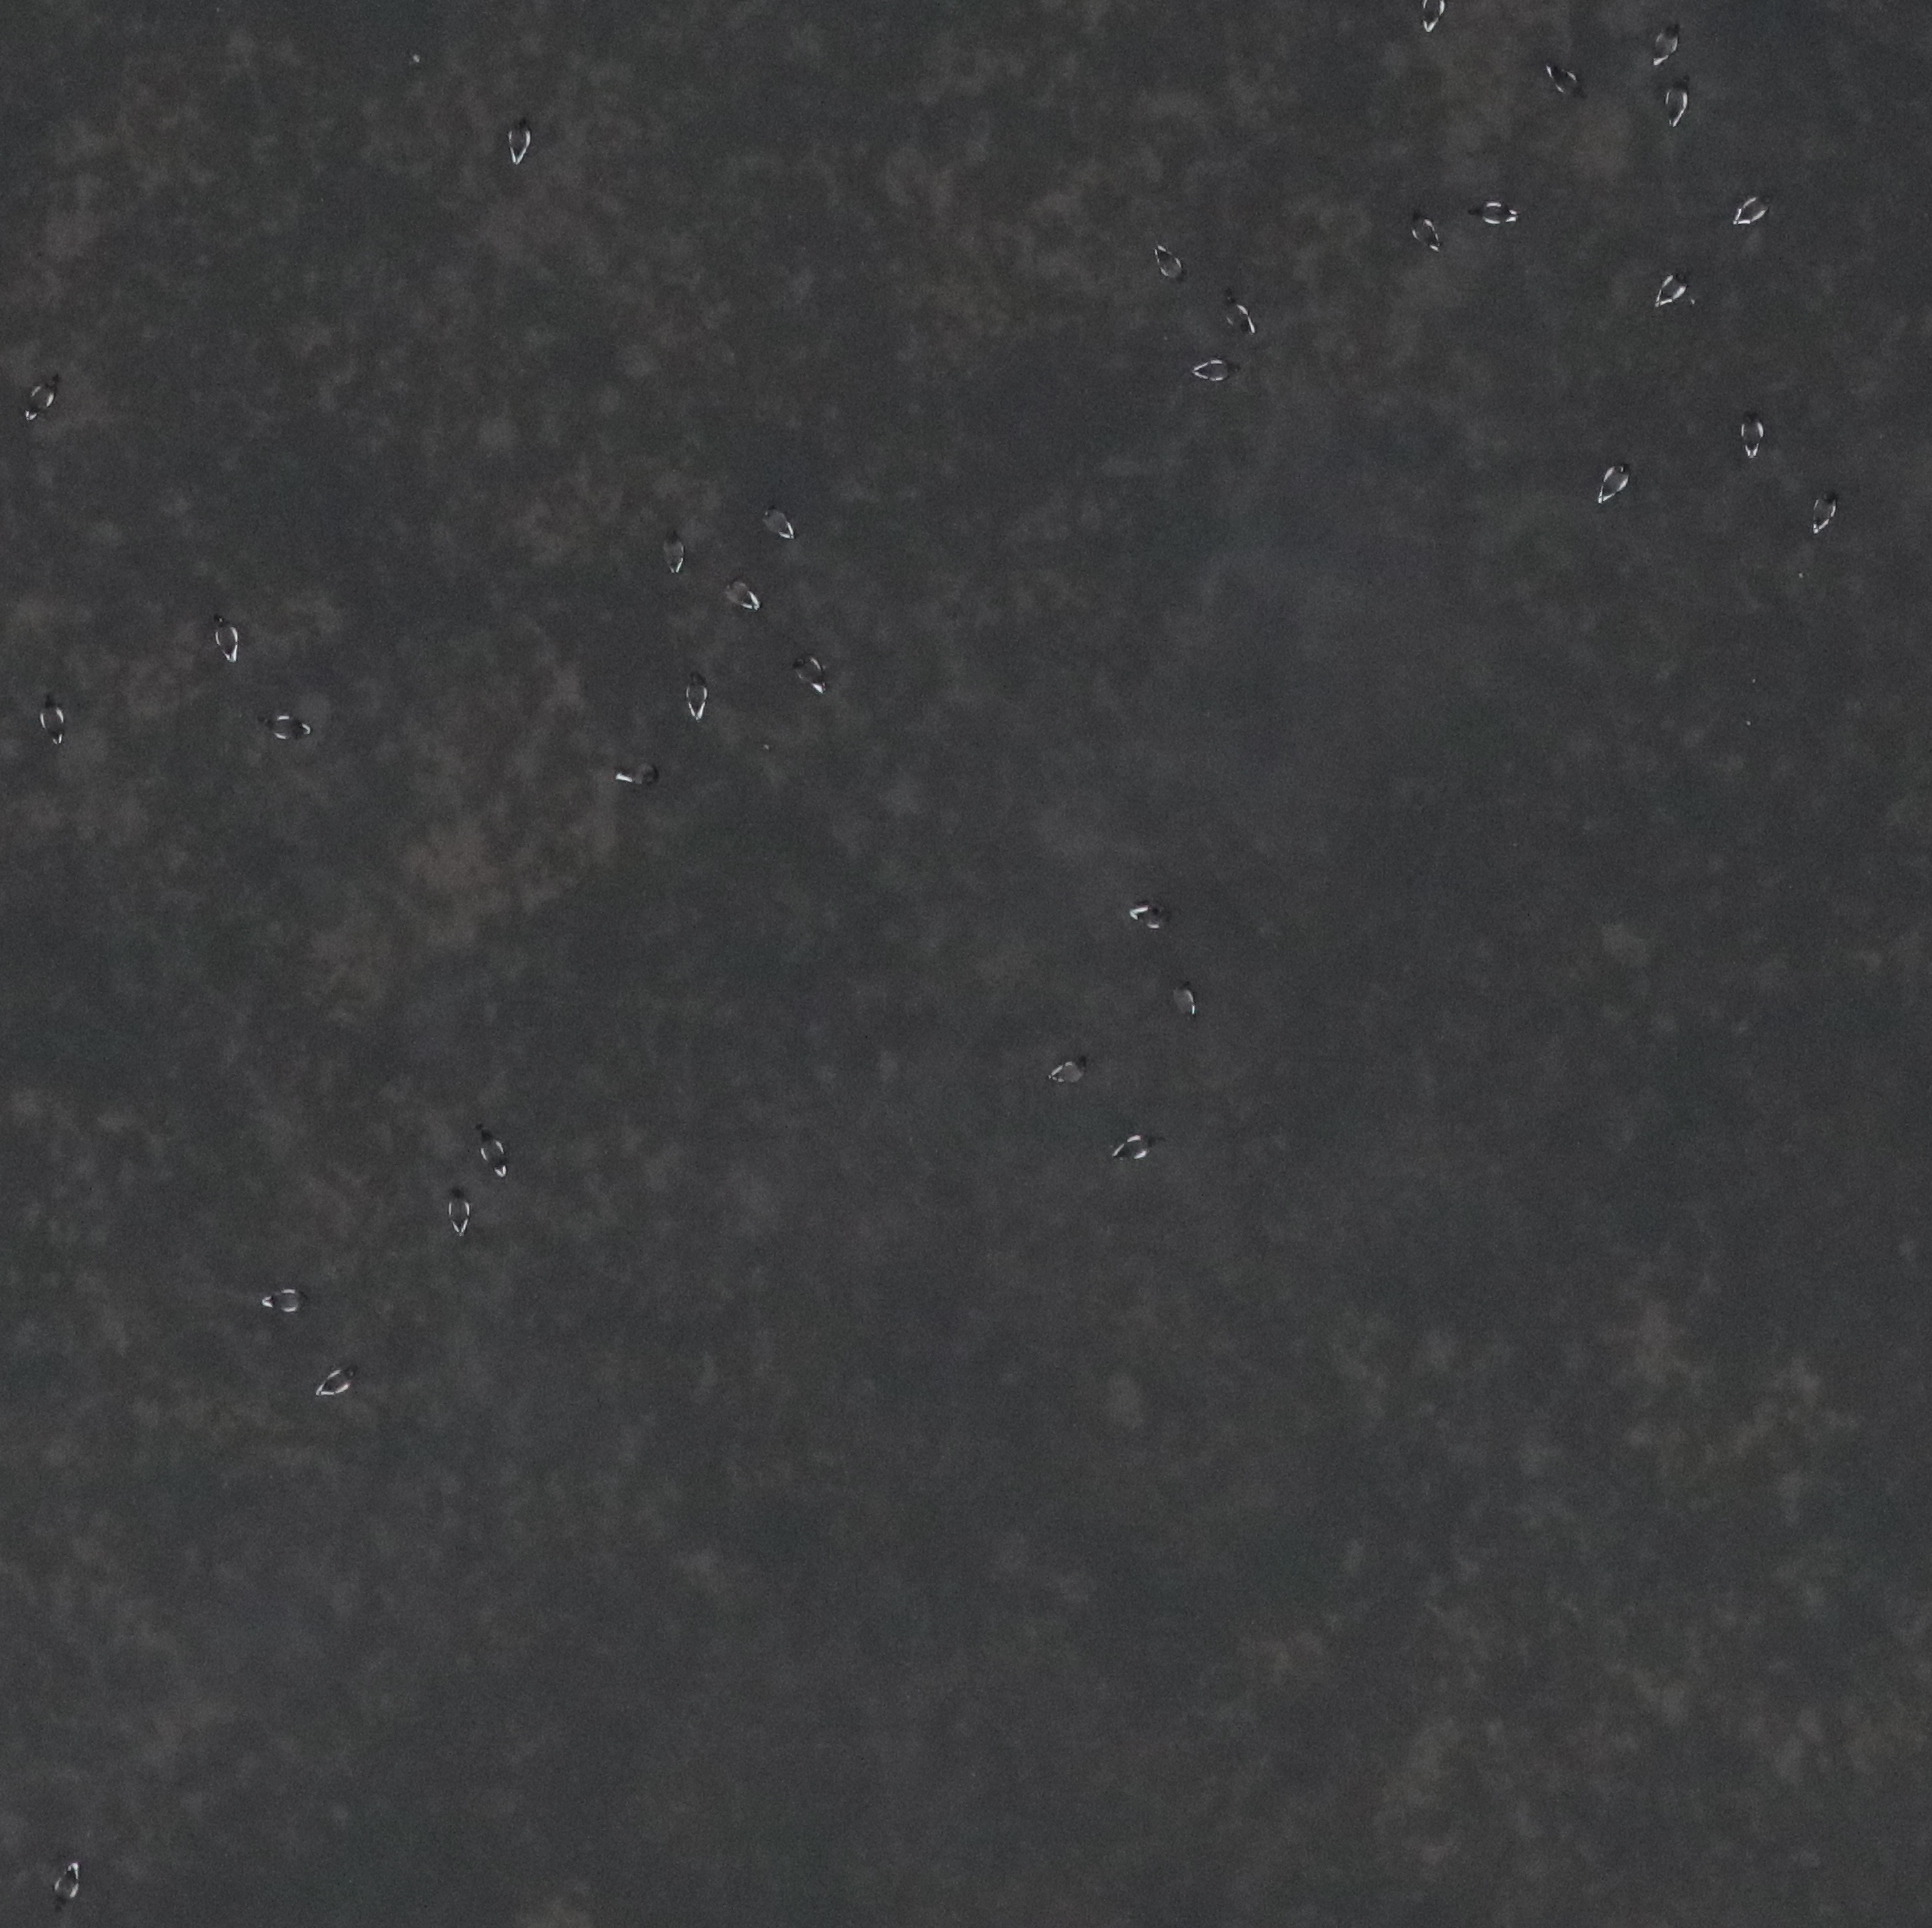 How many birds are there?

34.